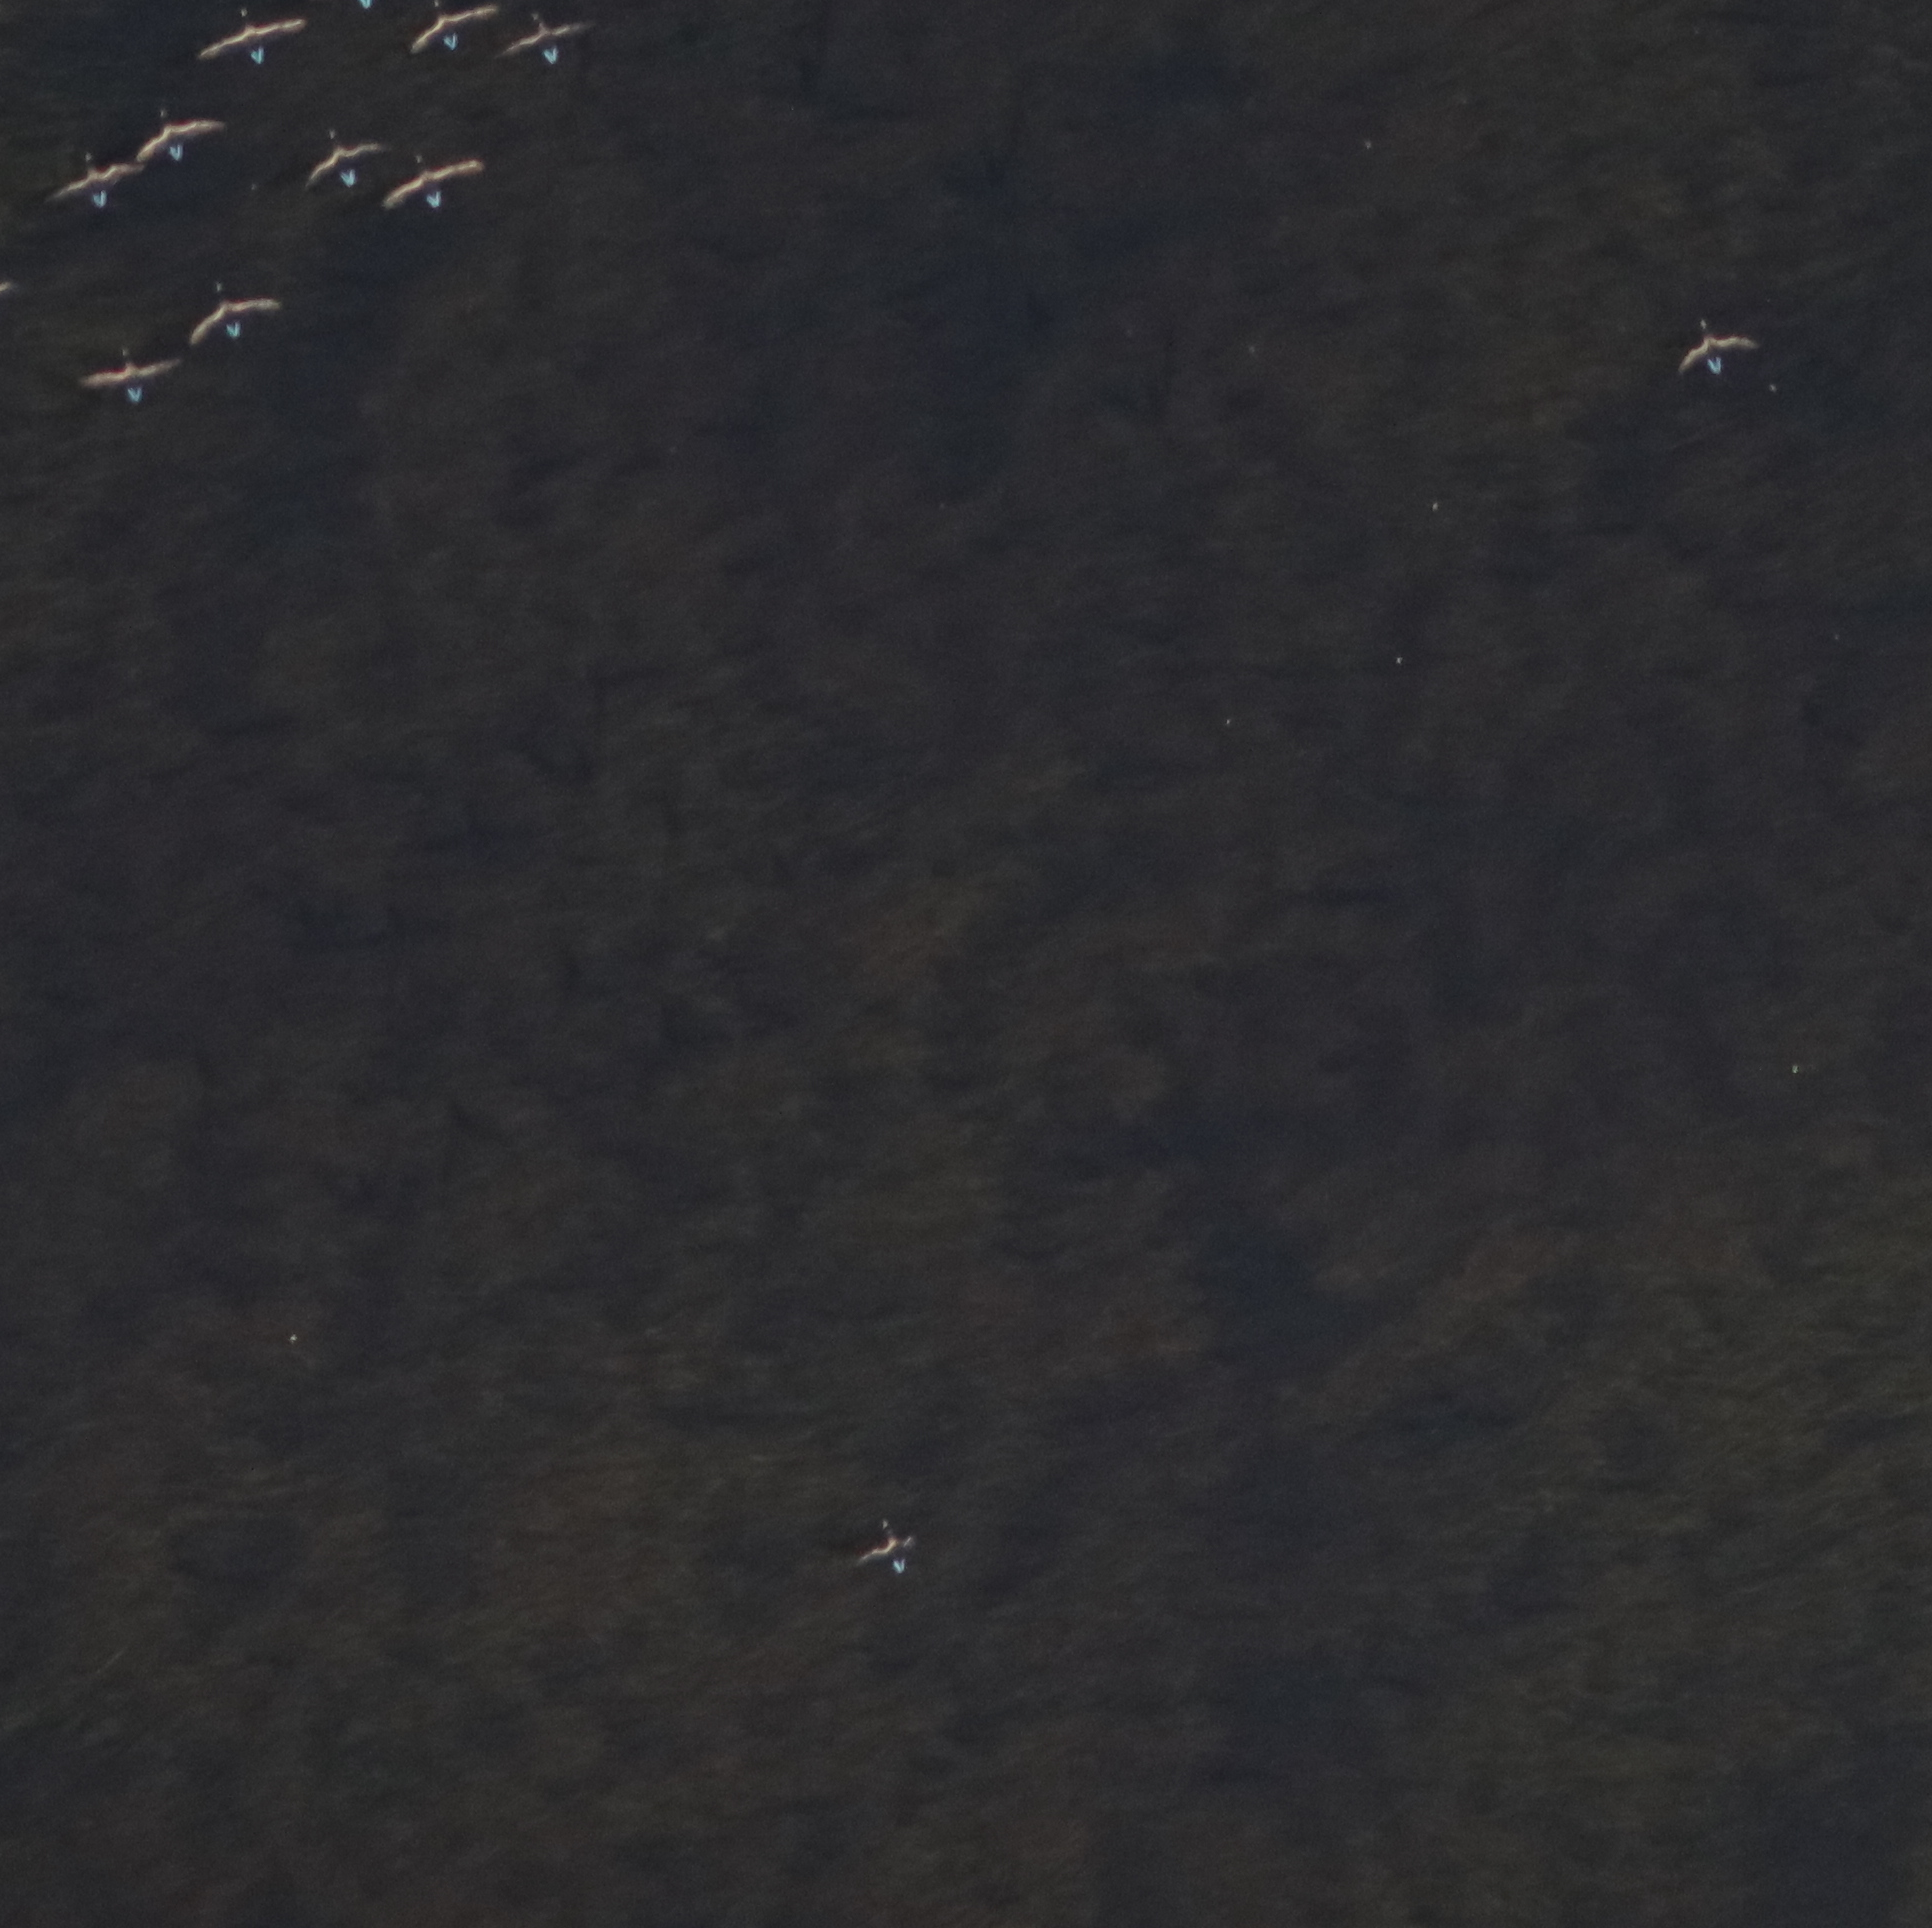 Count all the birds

11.